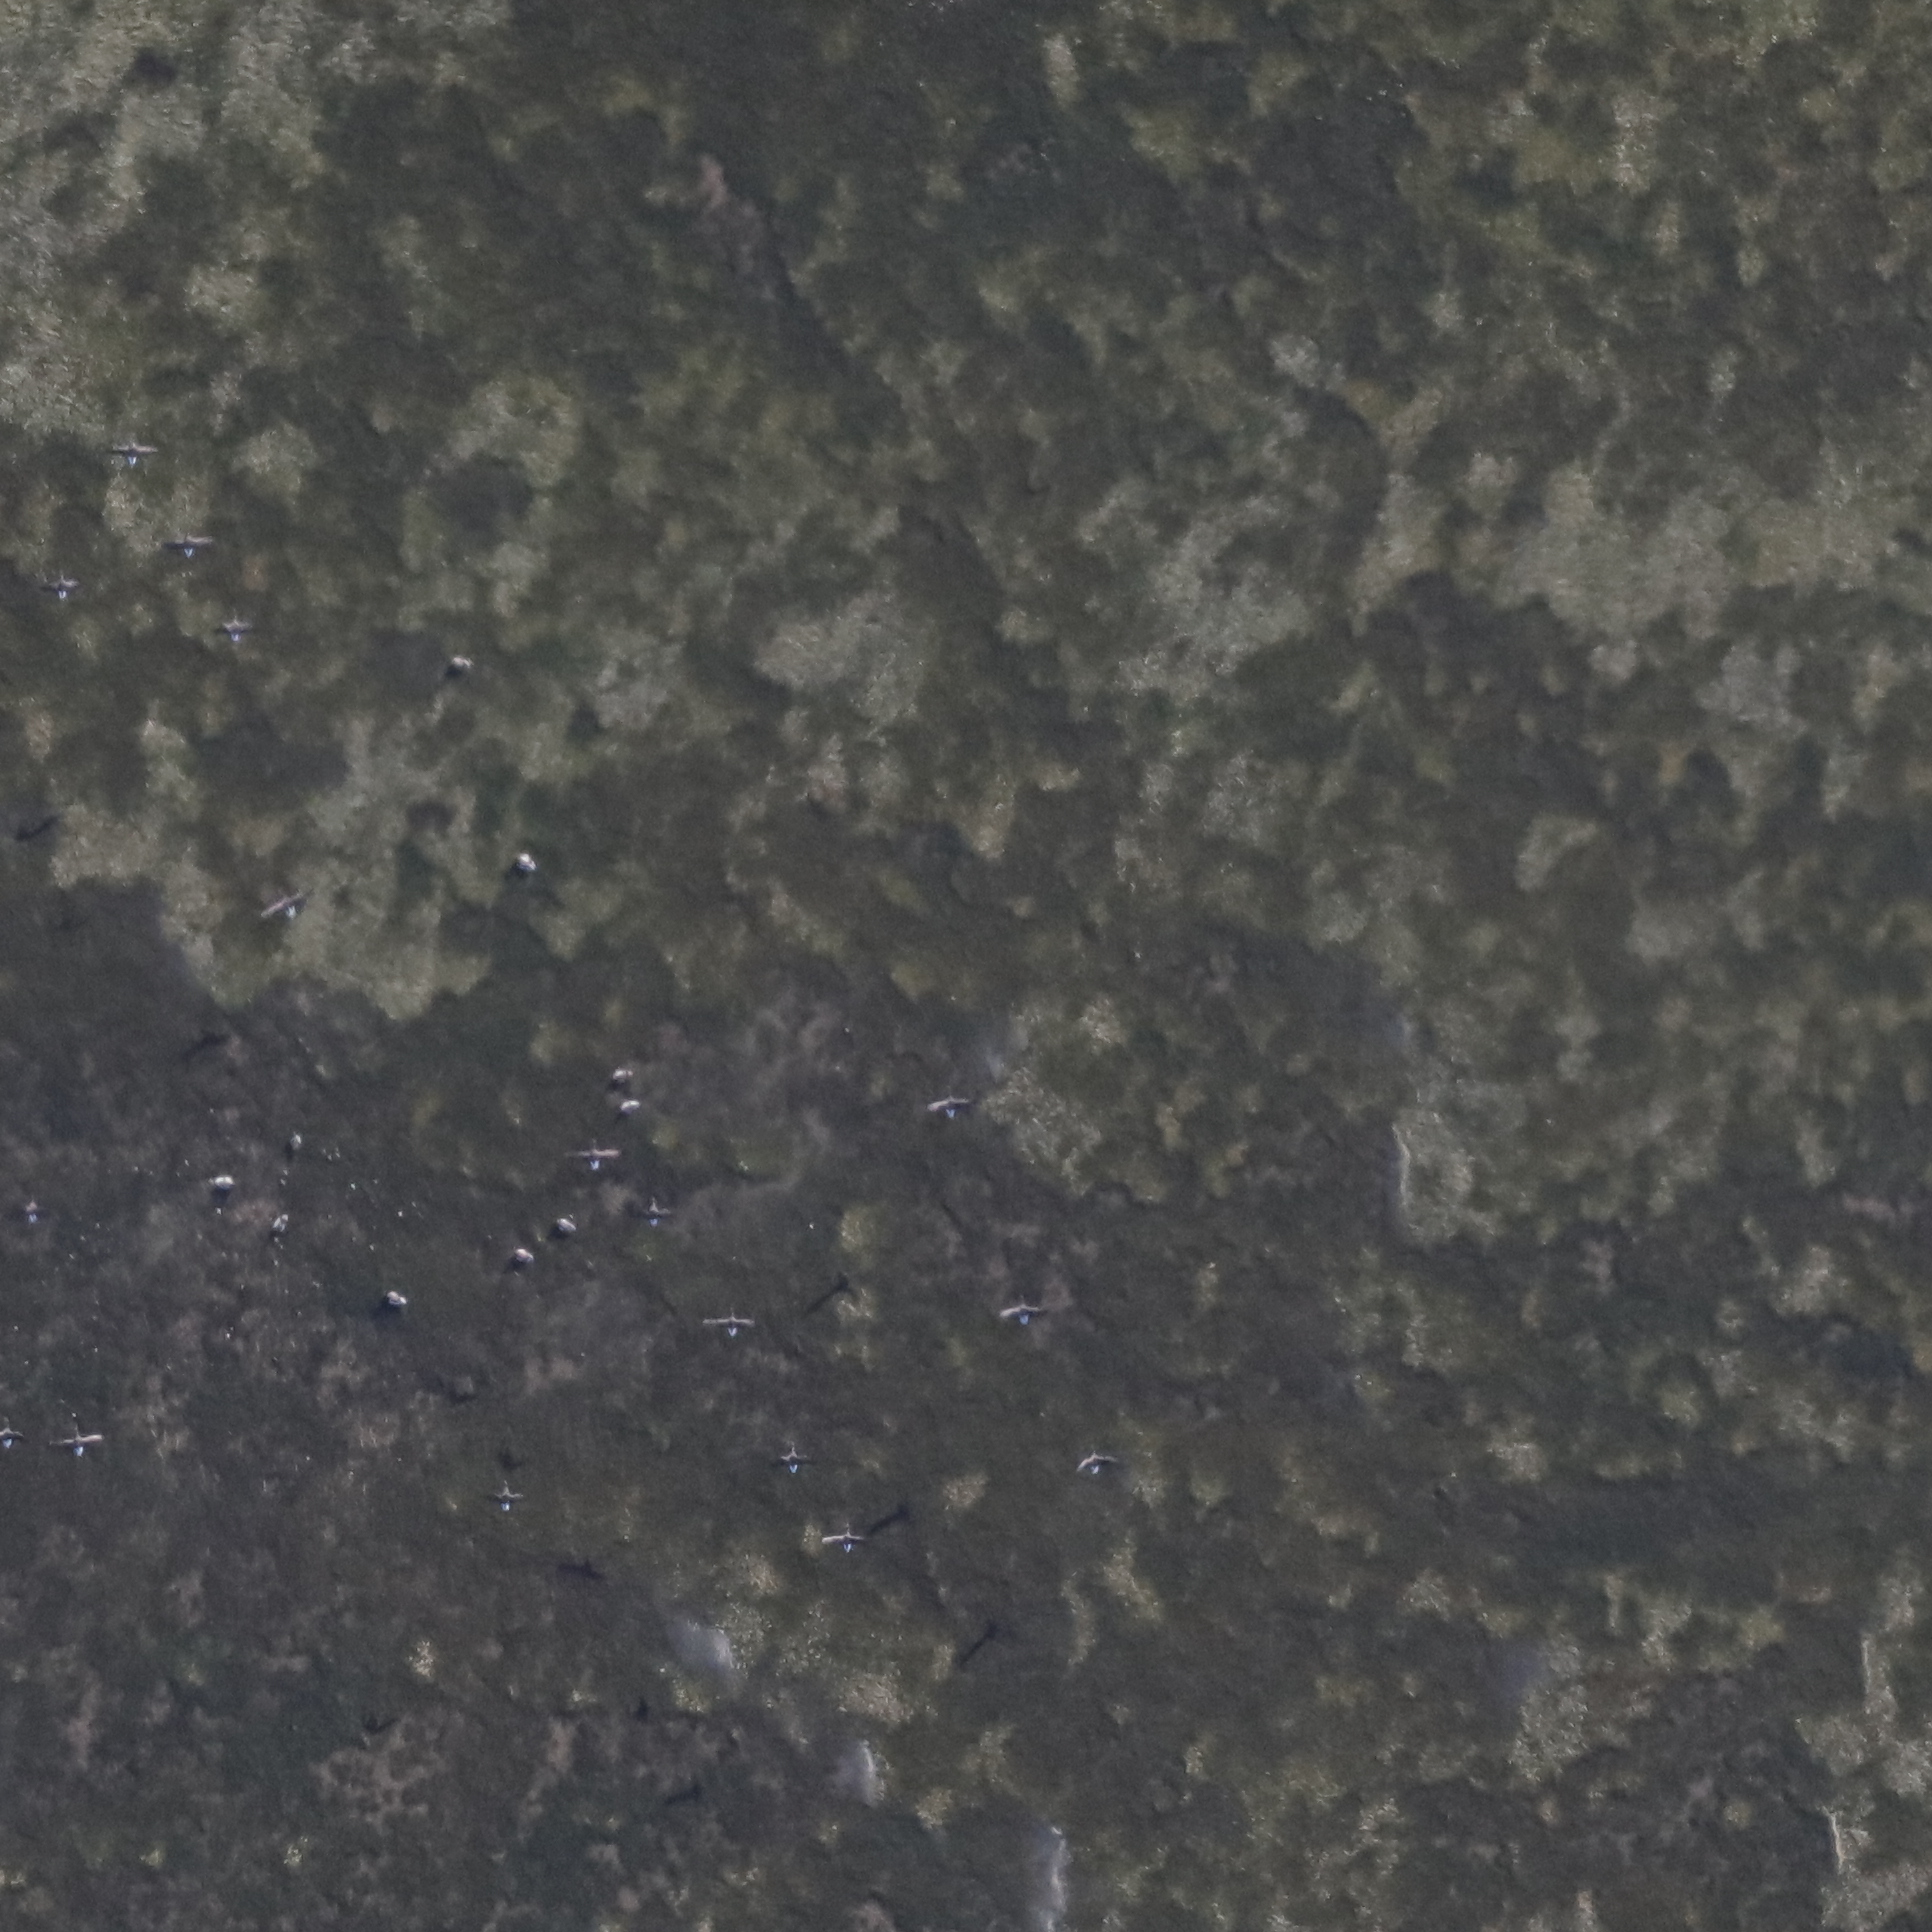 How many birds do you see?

27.